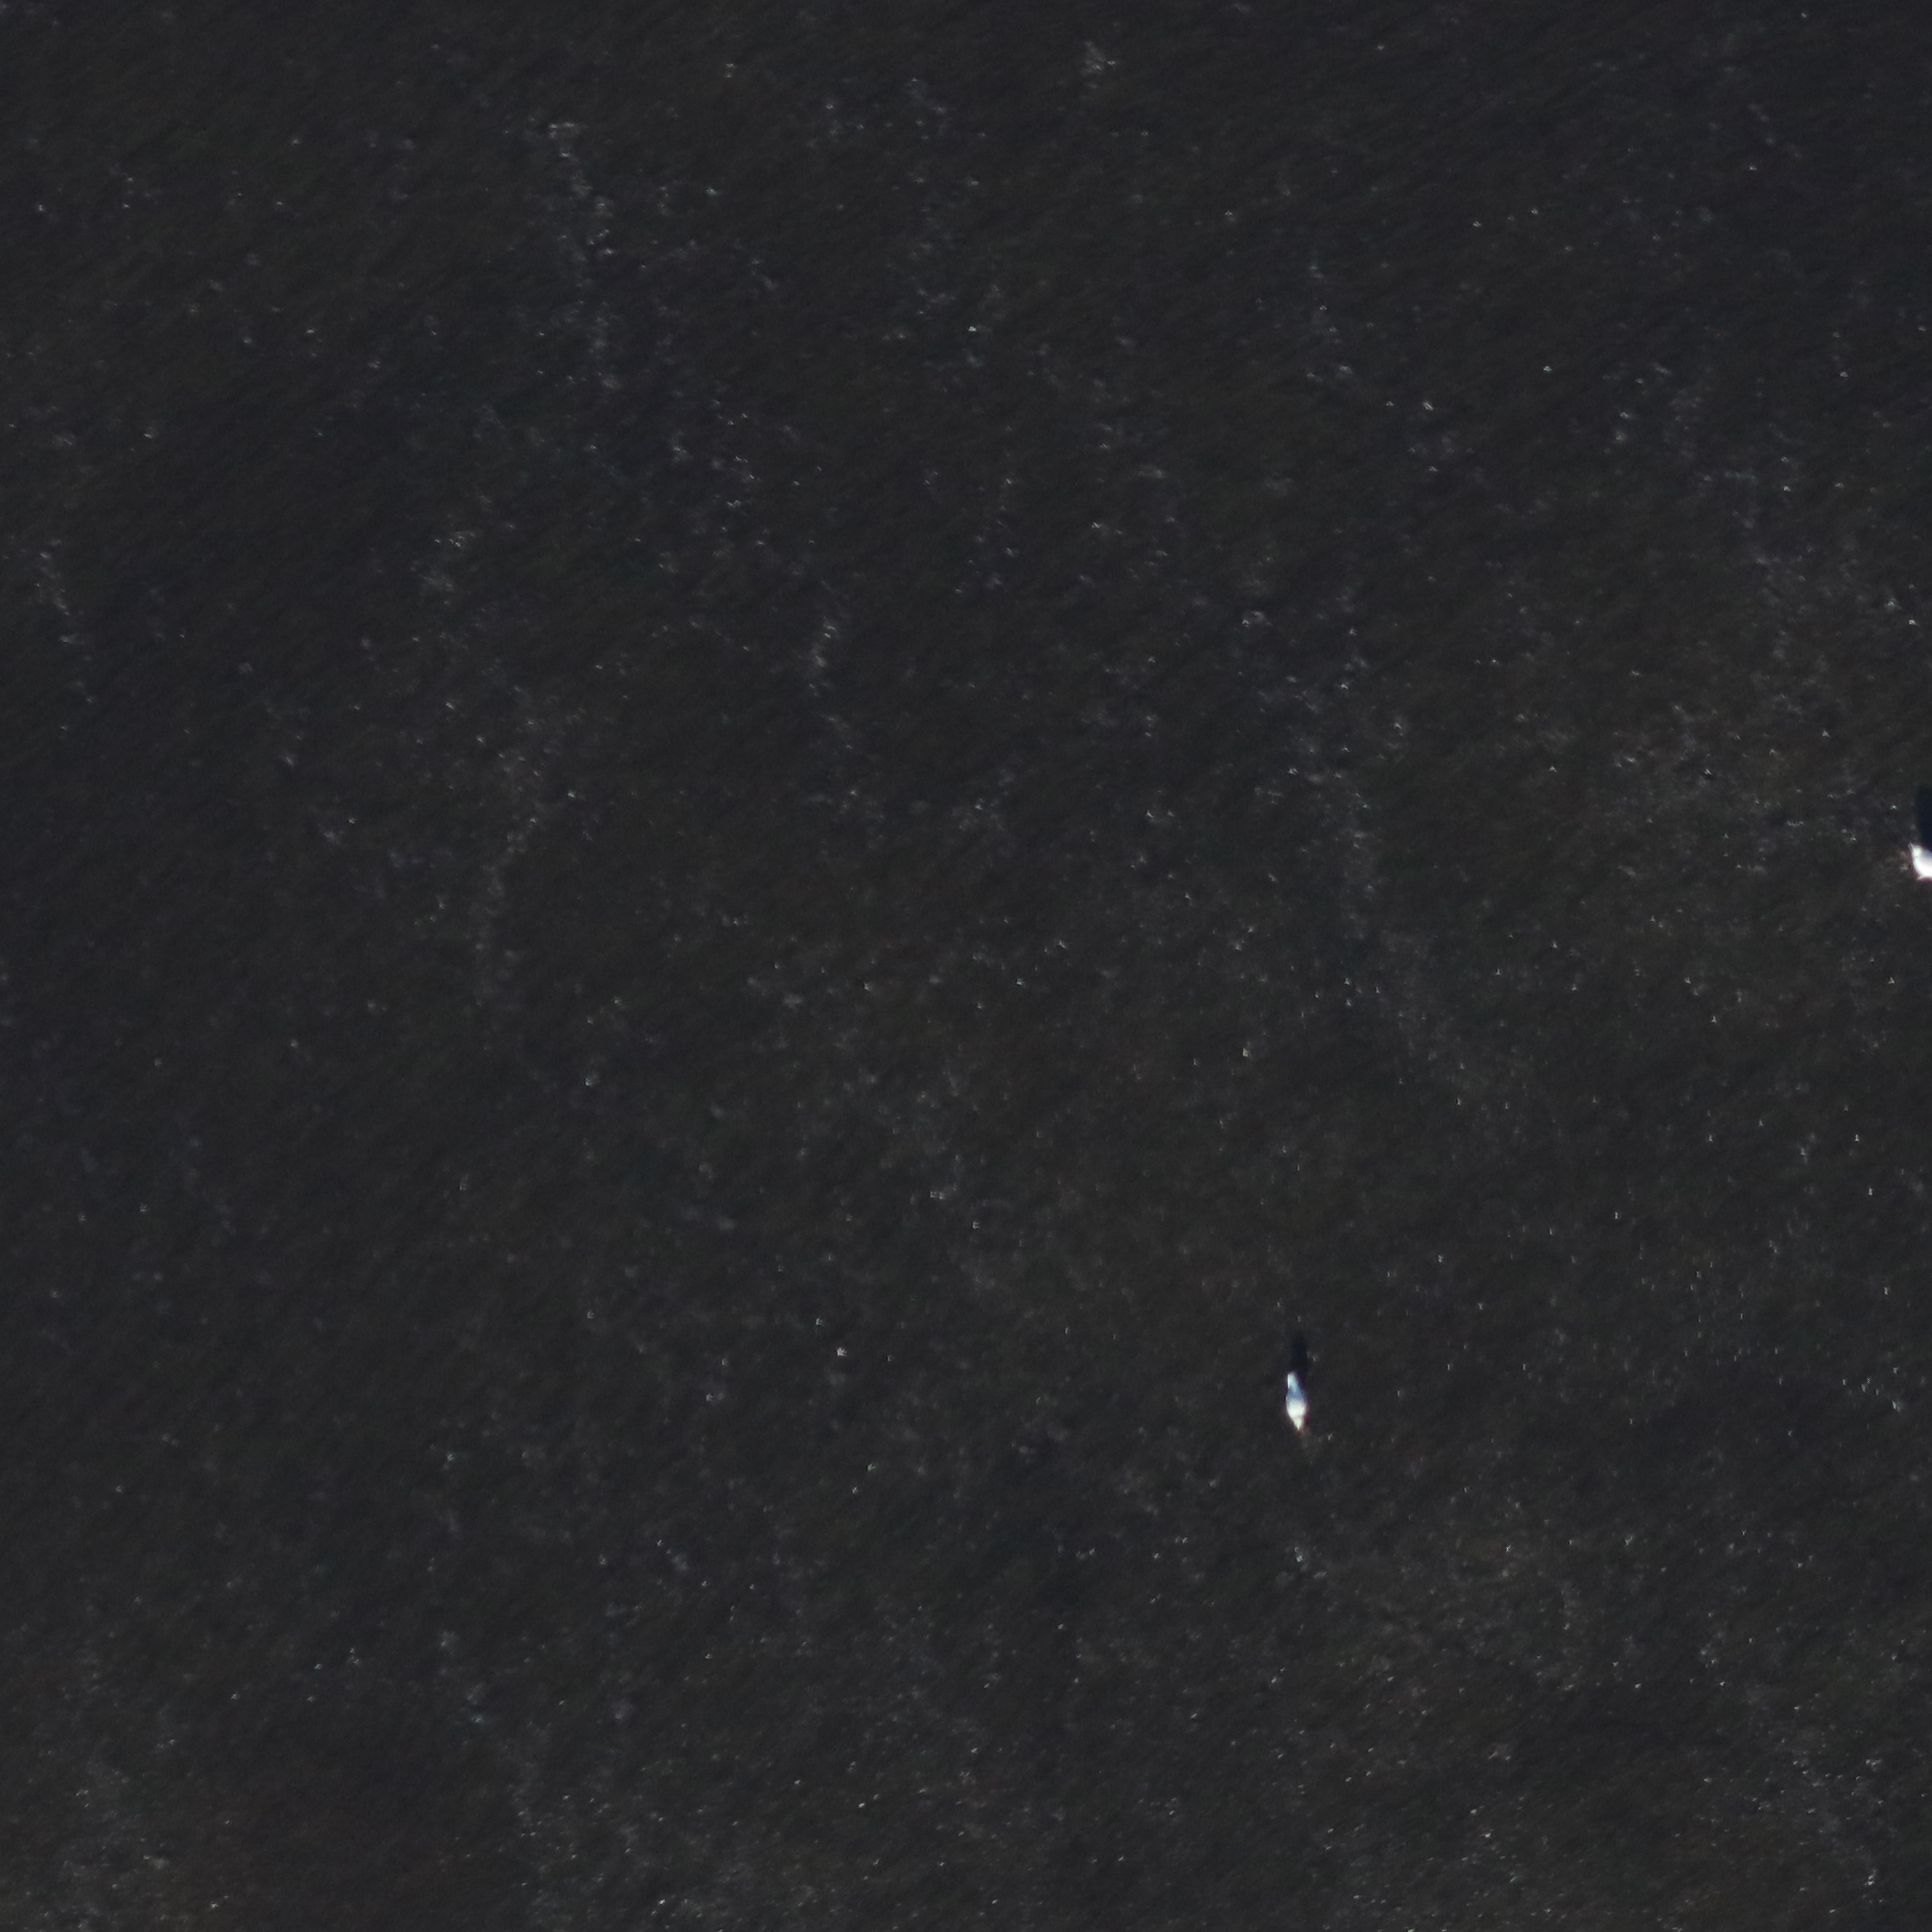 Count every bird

2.